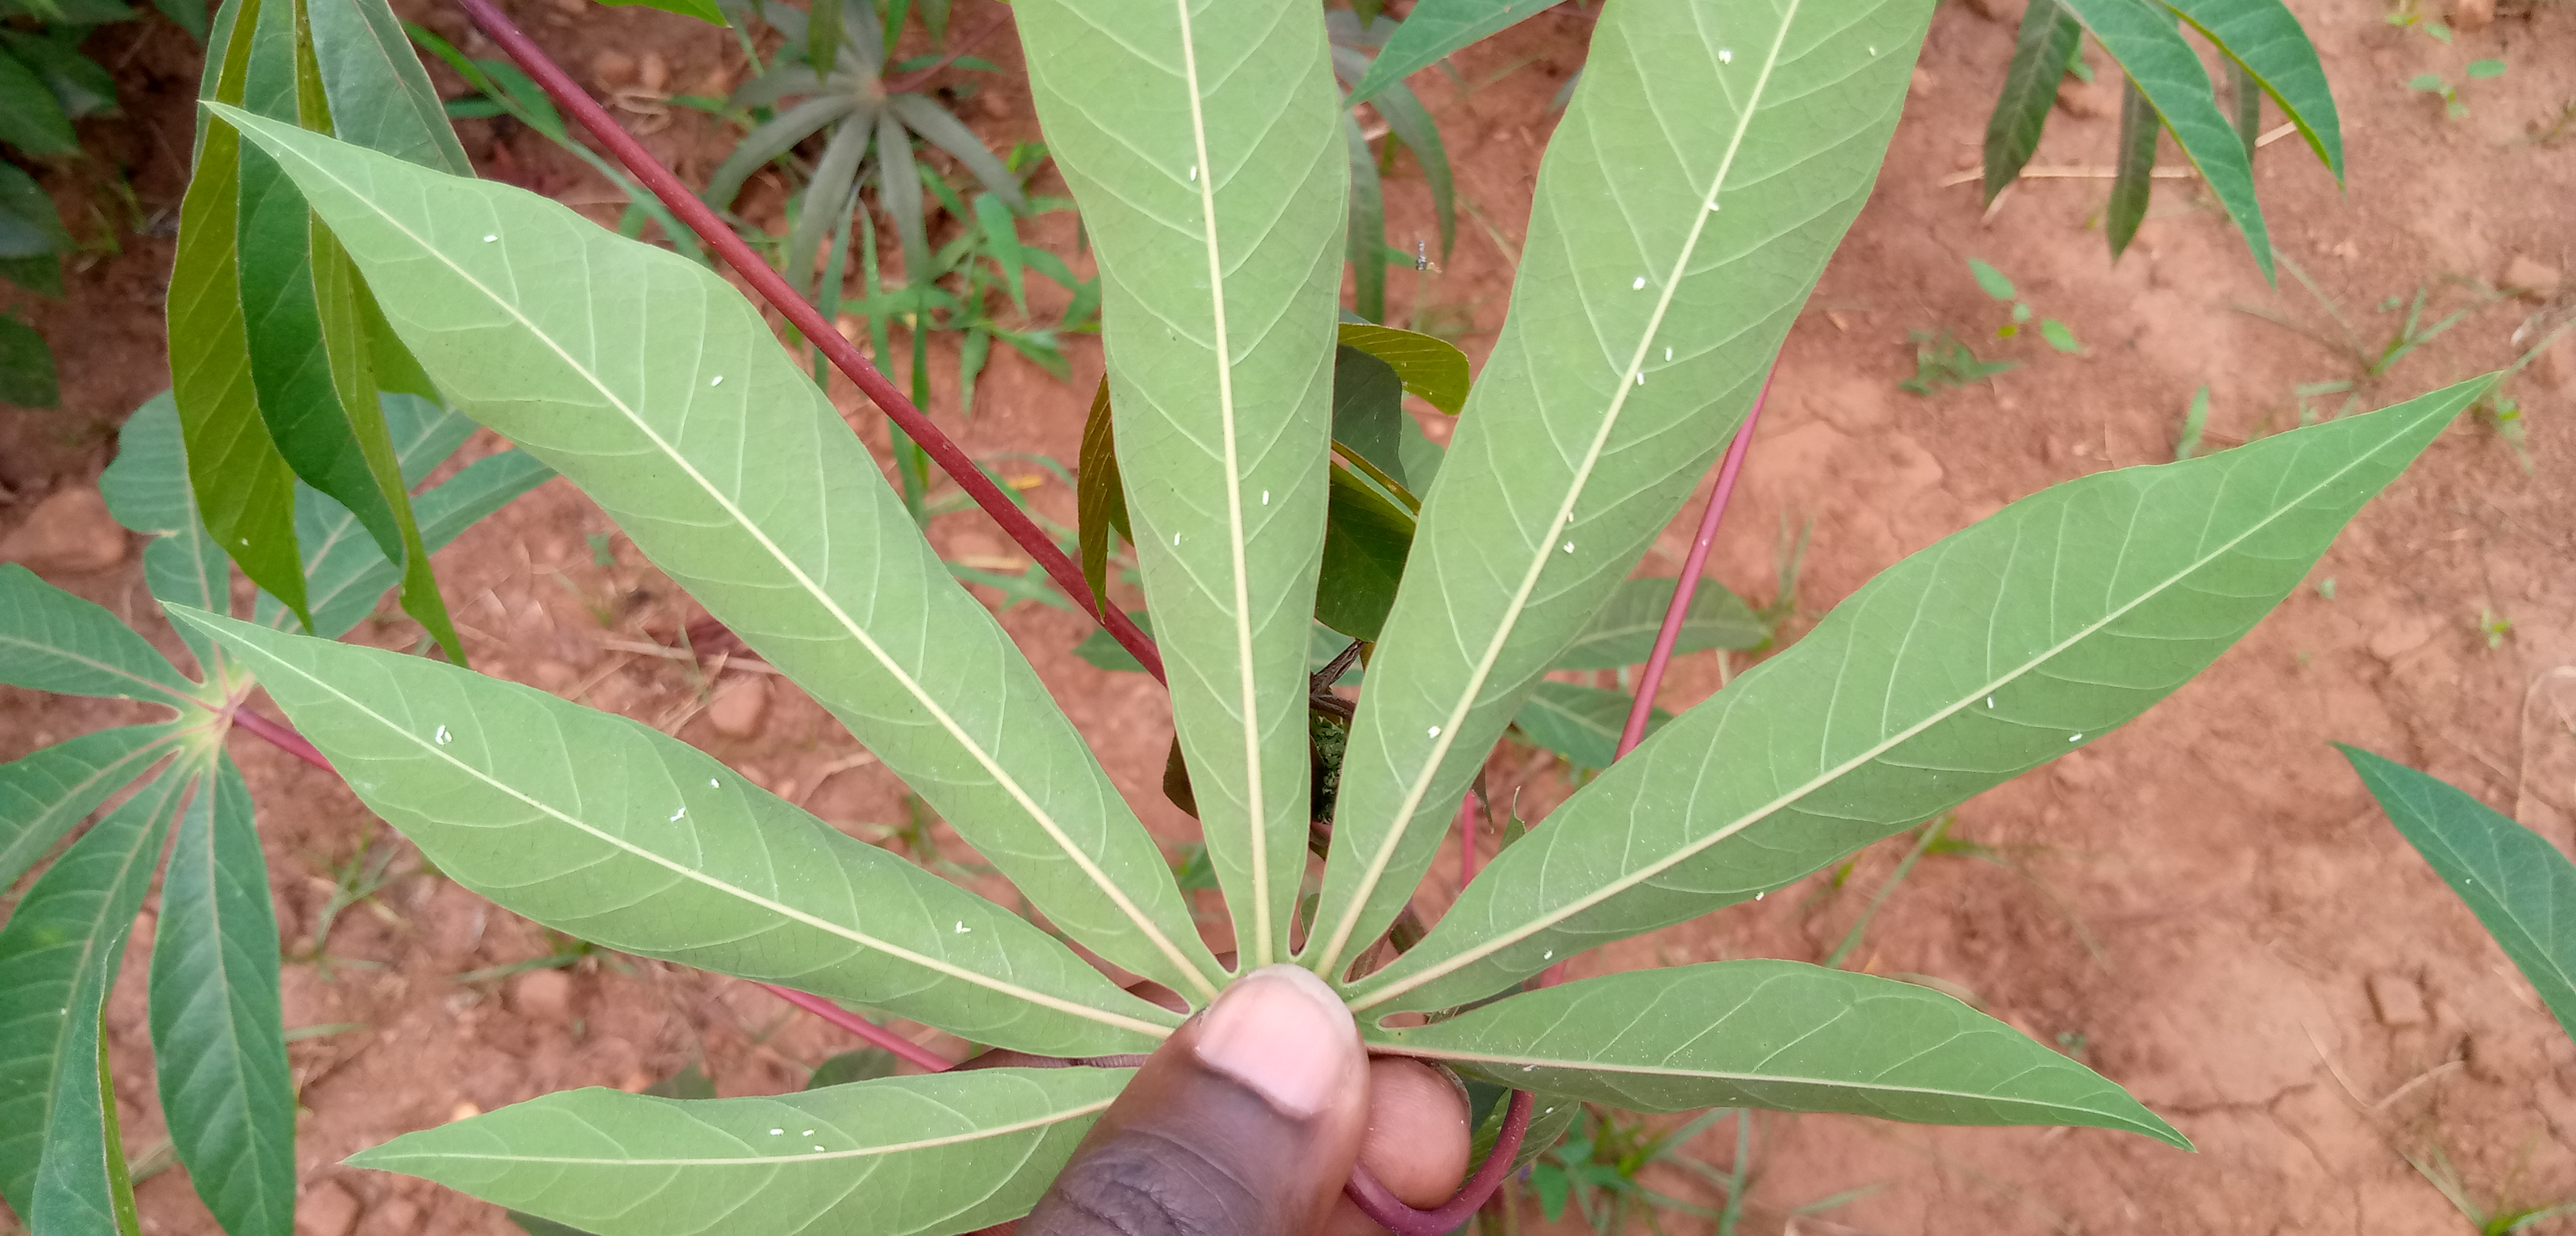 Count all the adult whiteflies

26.